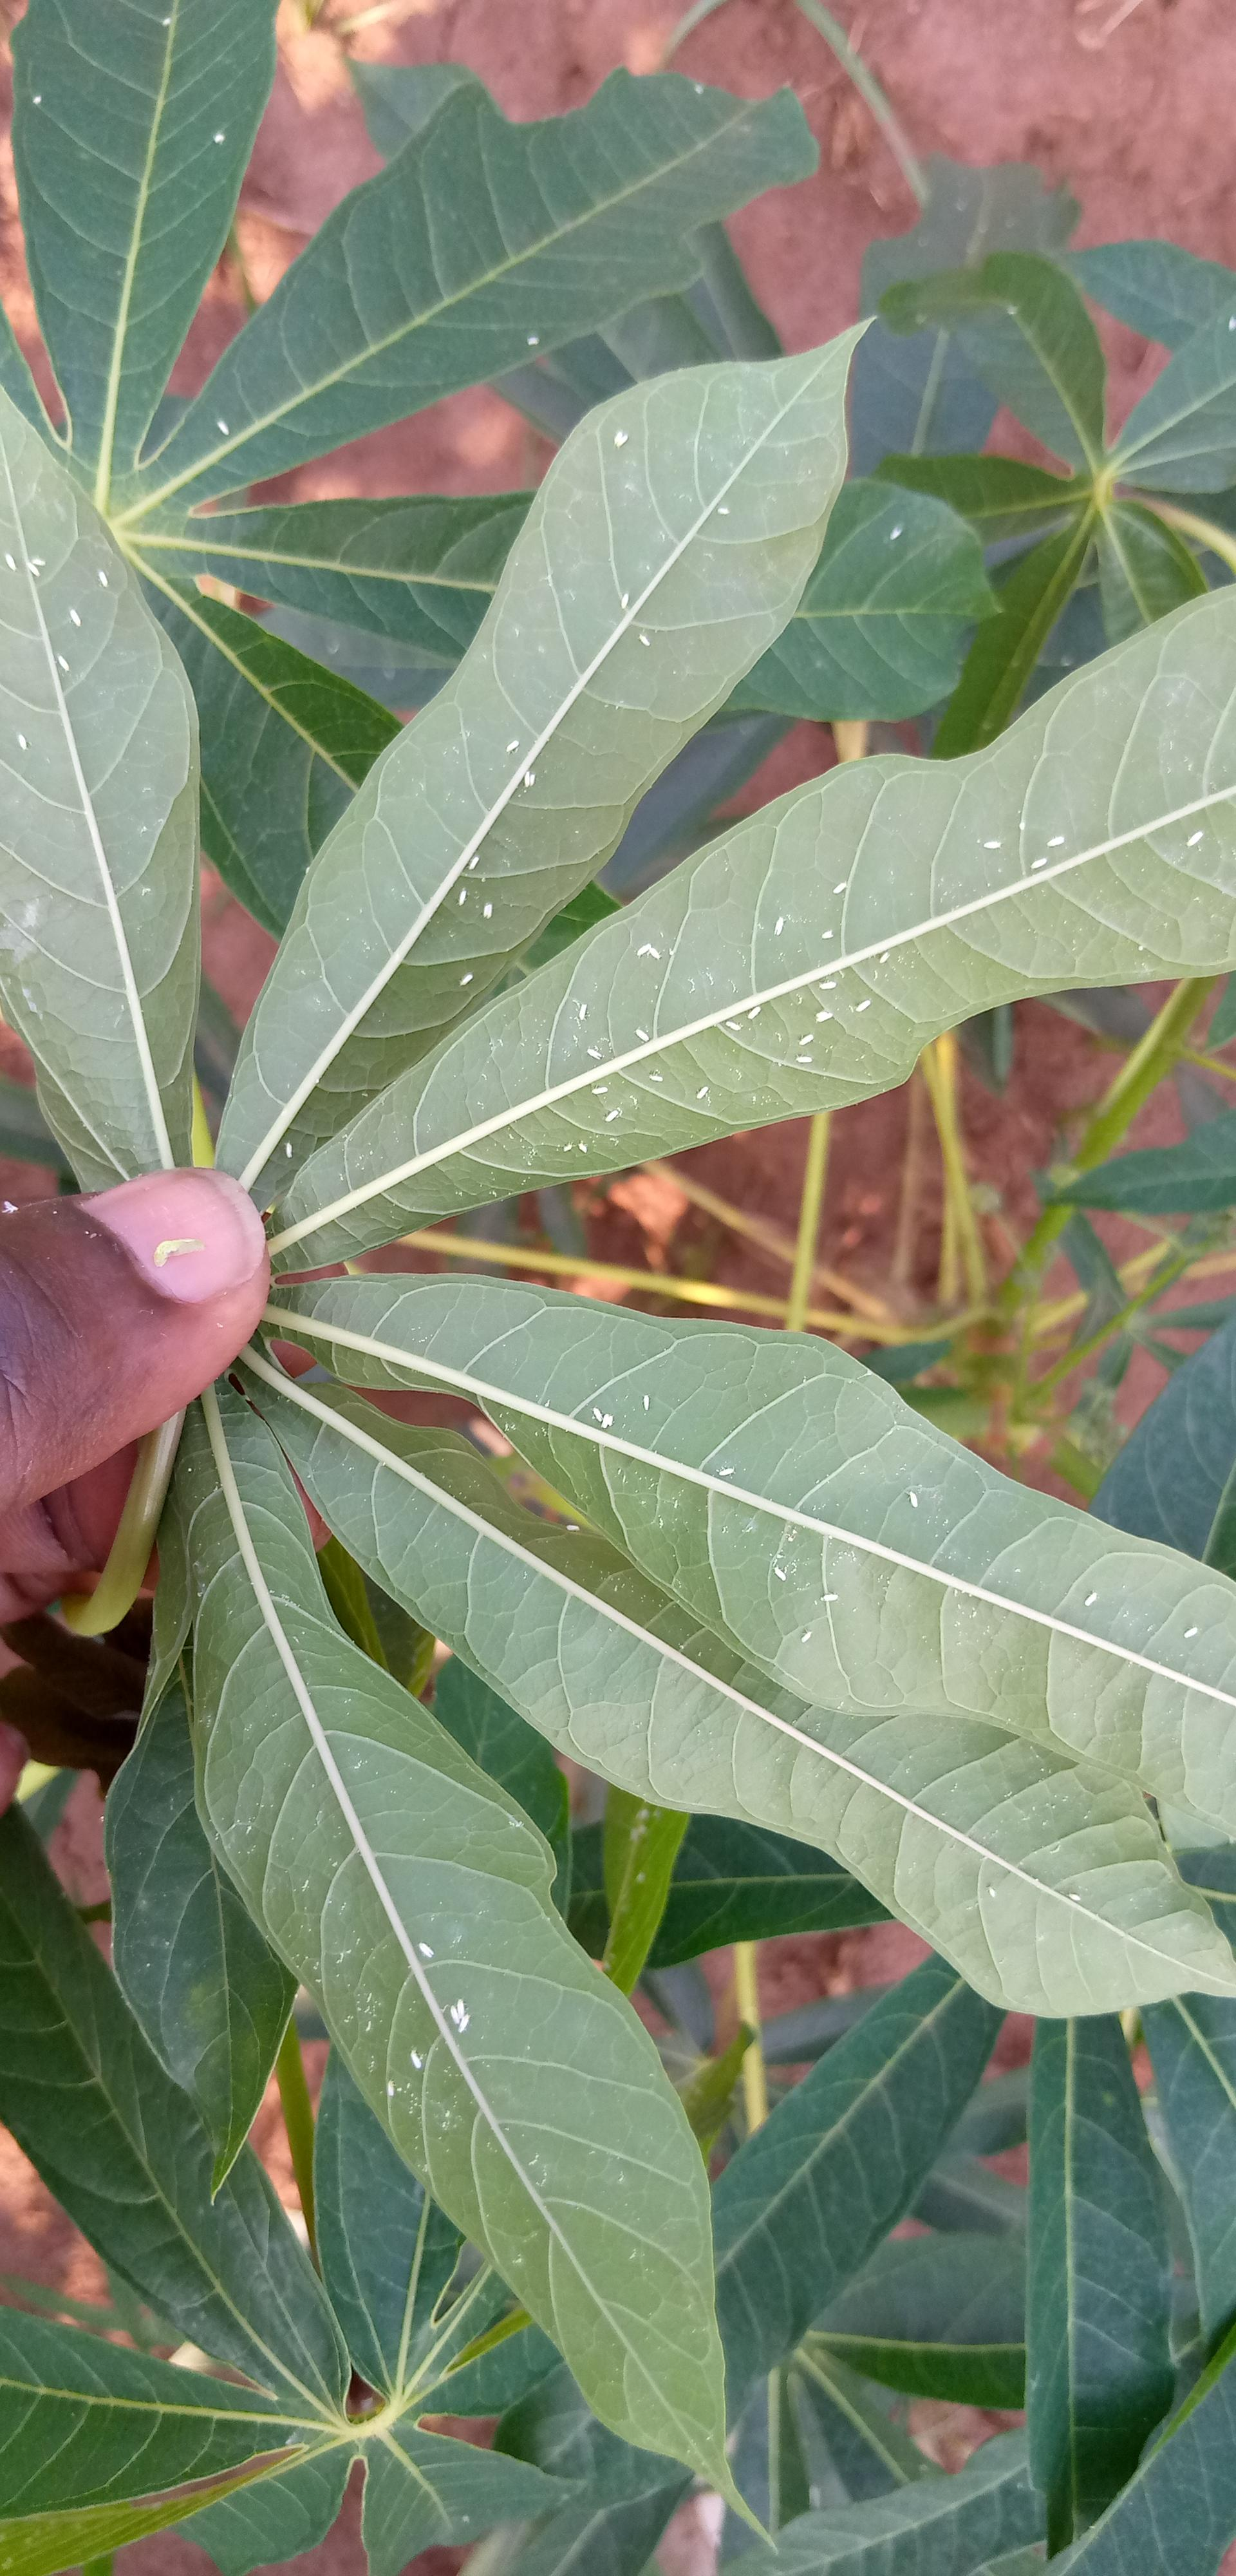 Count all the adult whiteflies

69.